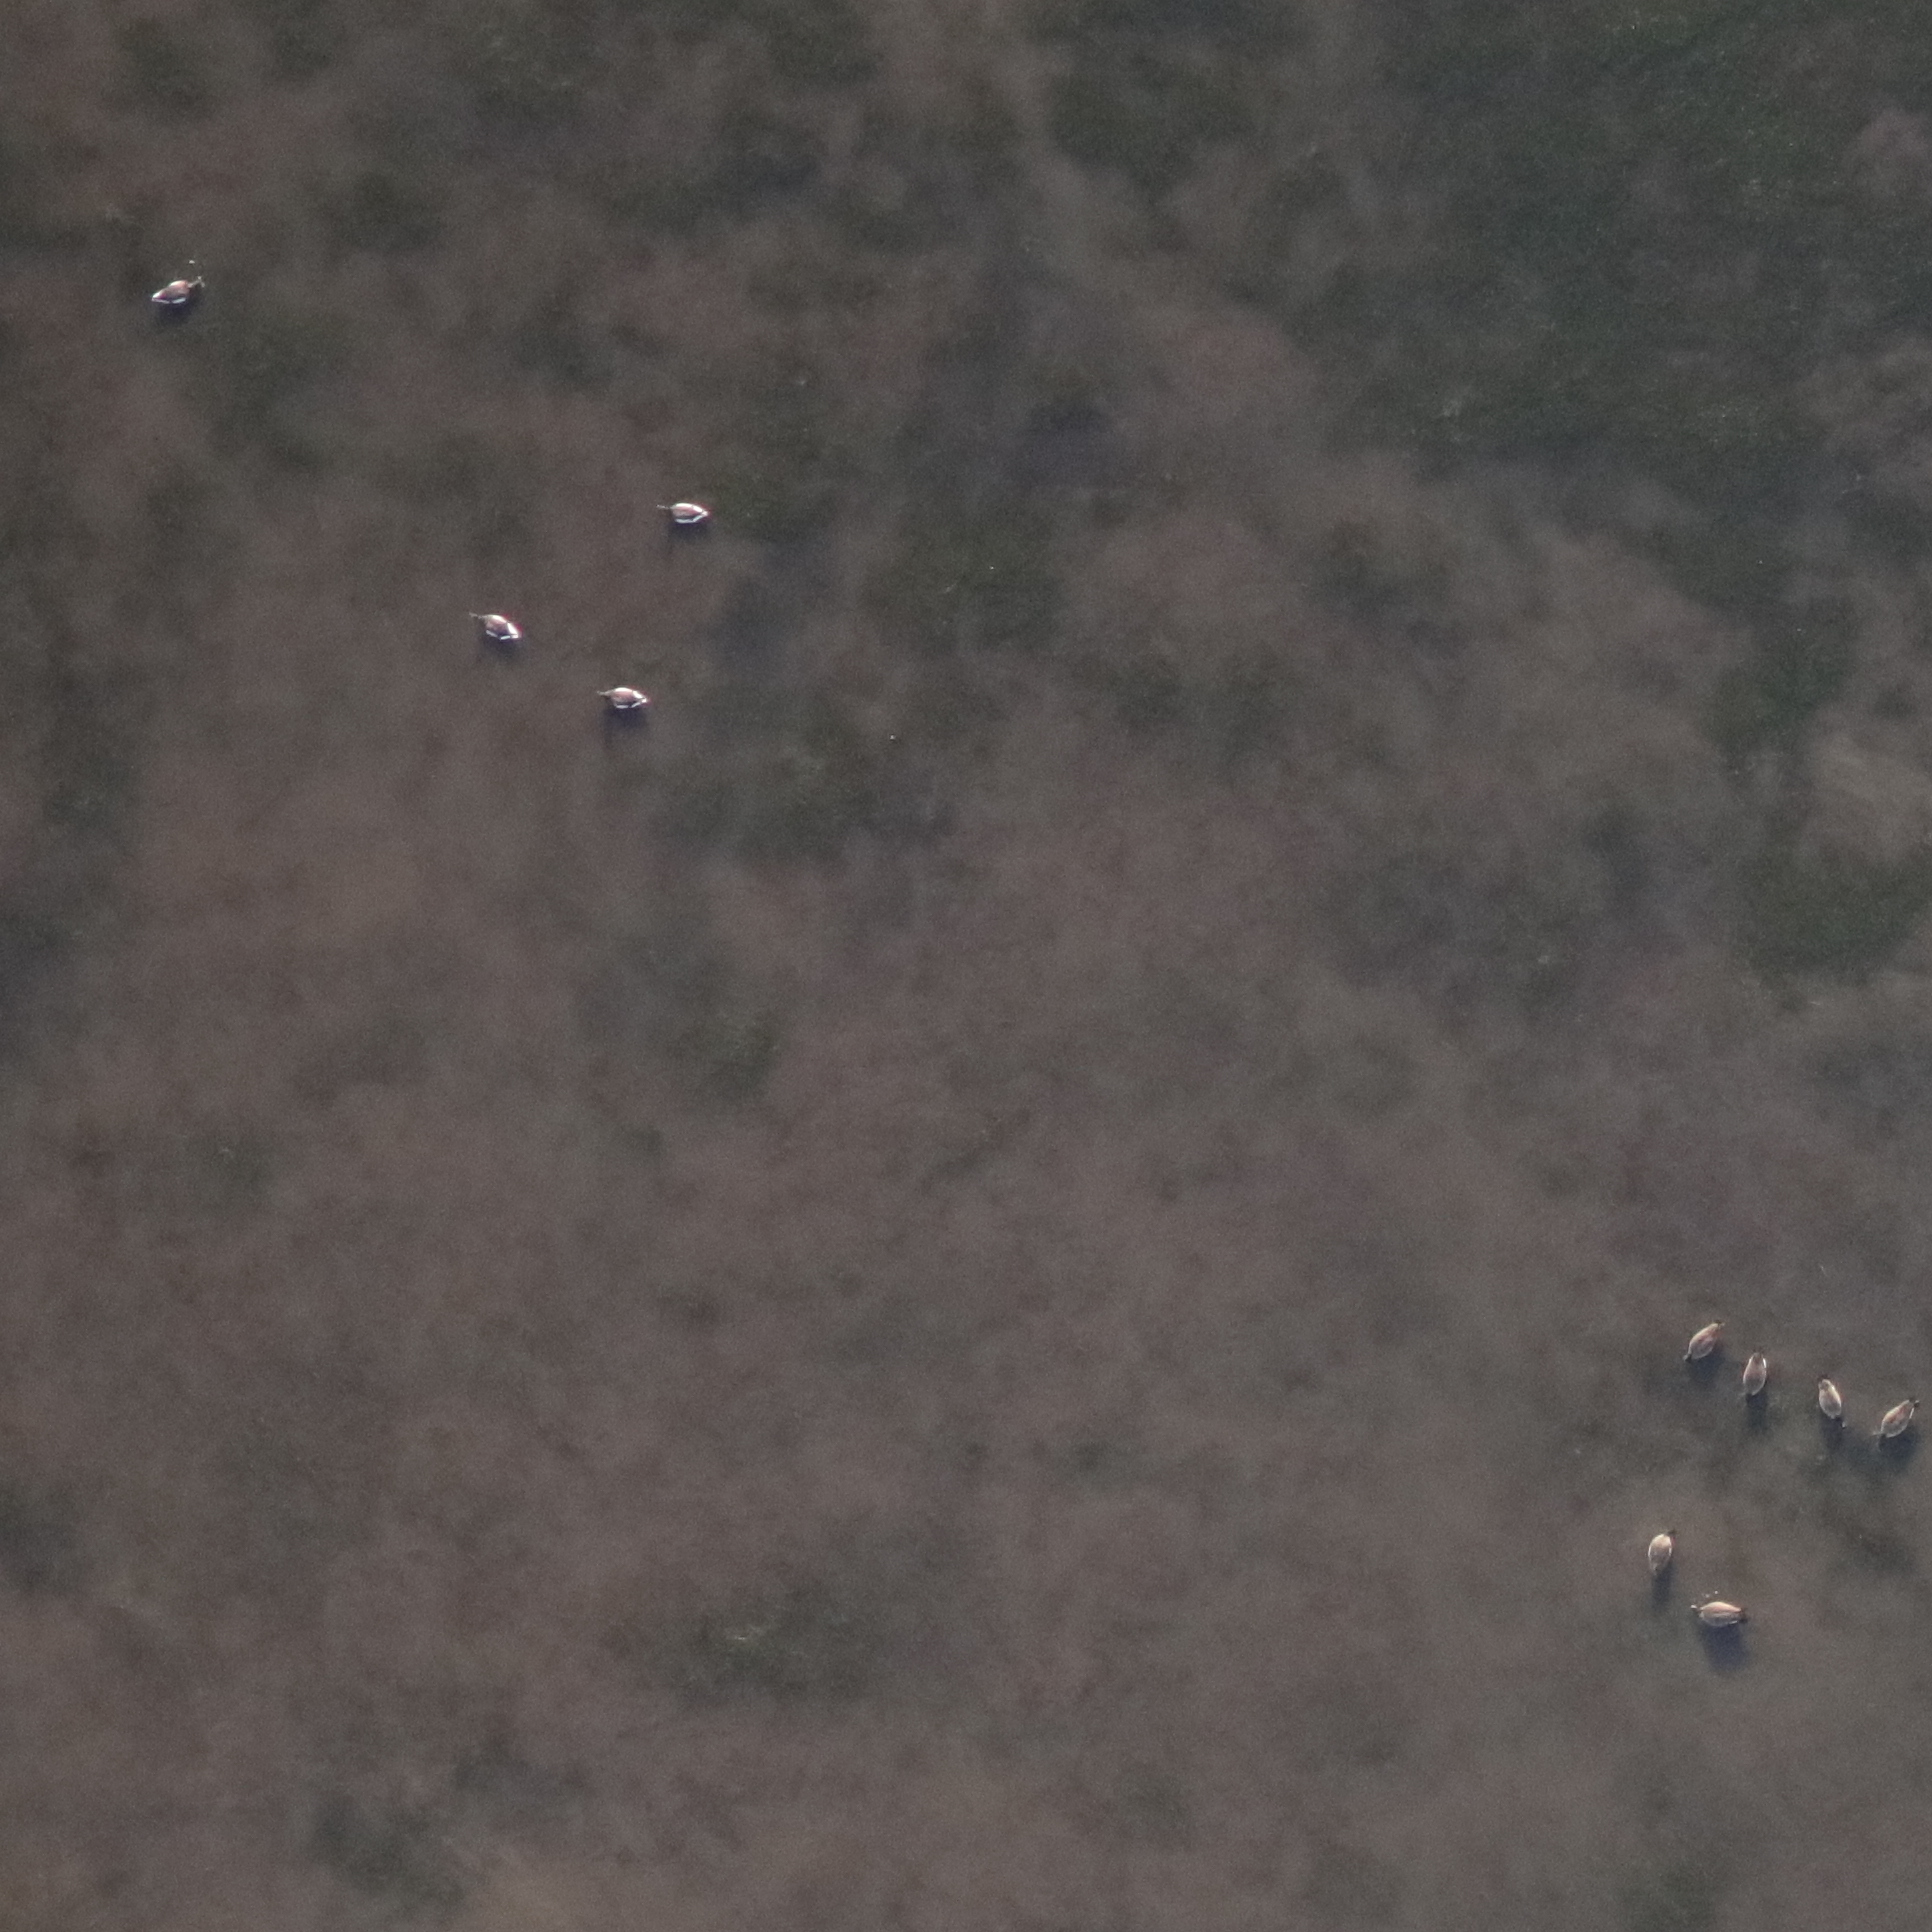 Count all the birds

10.